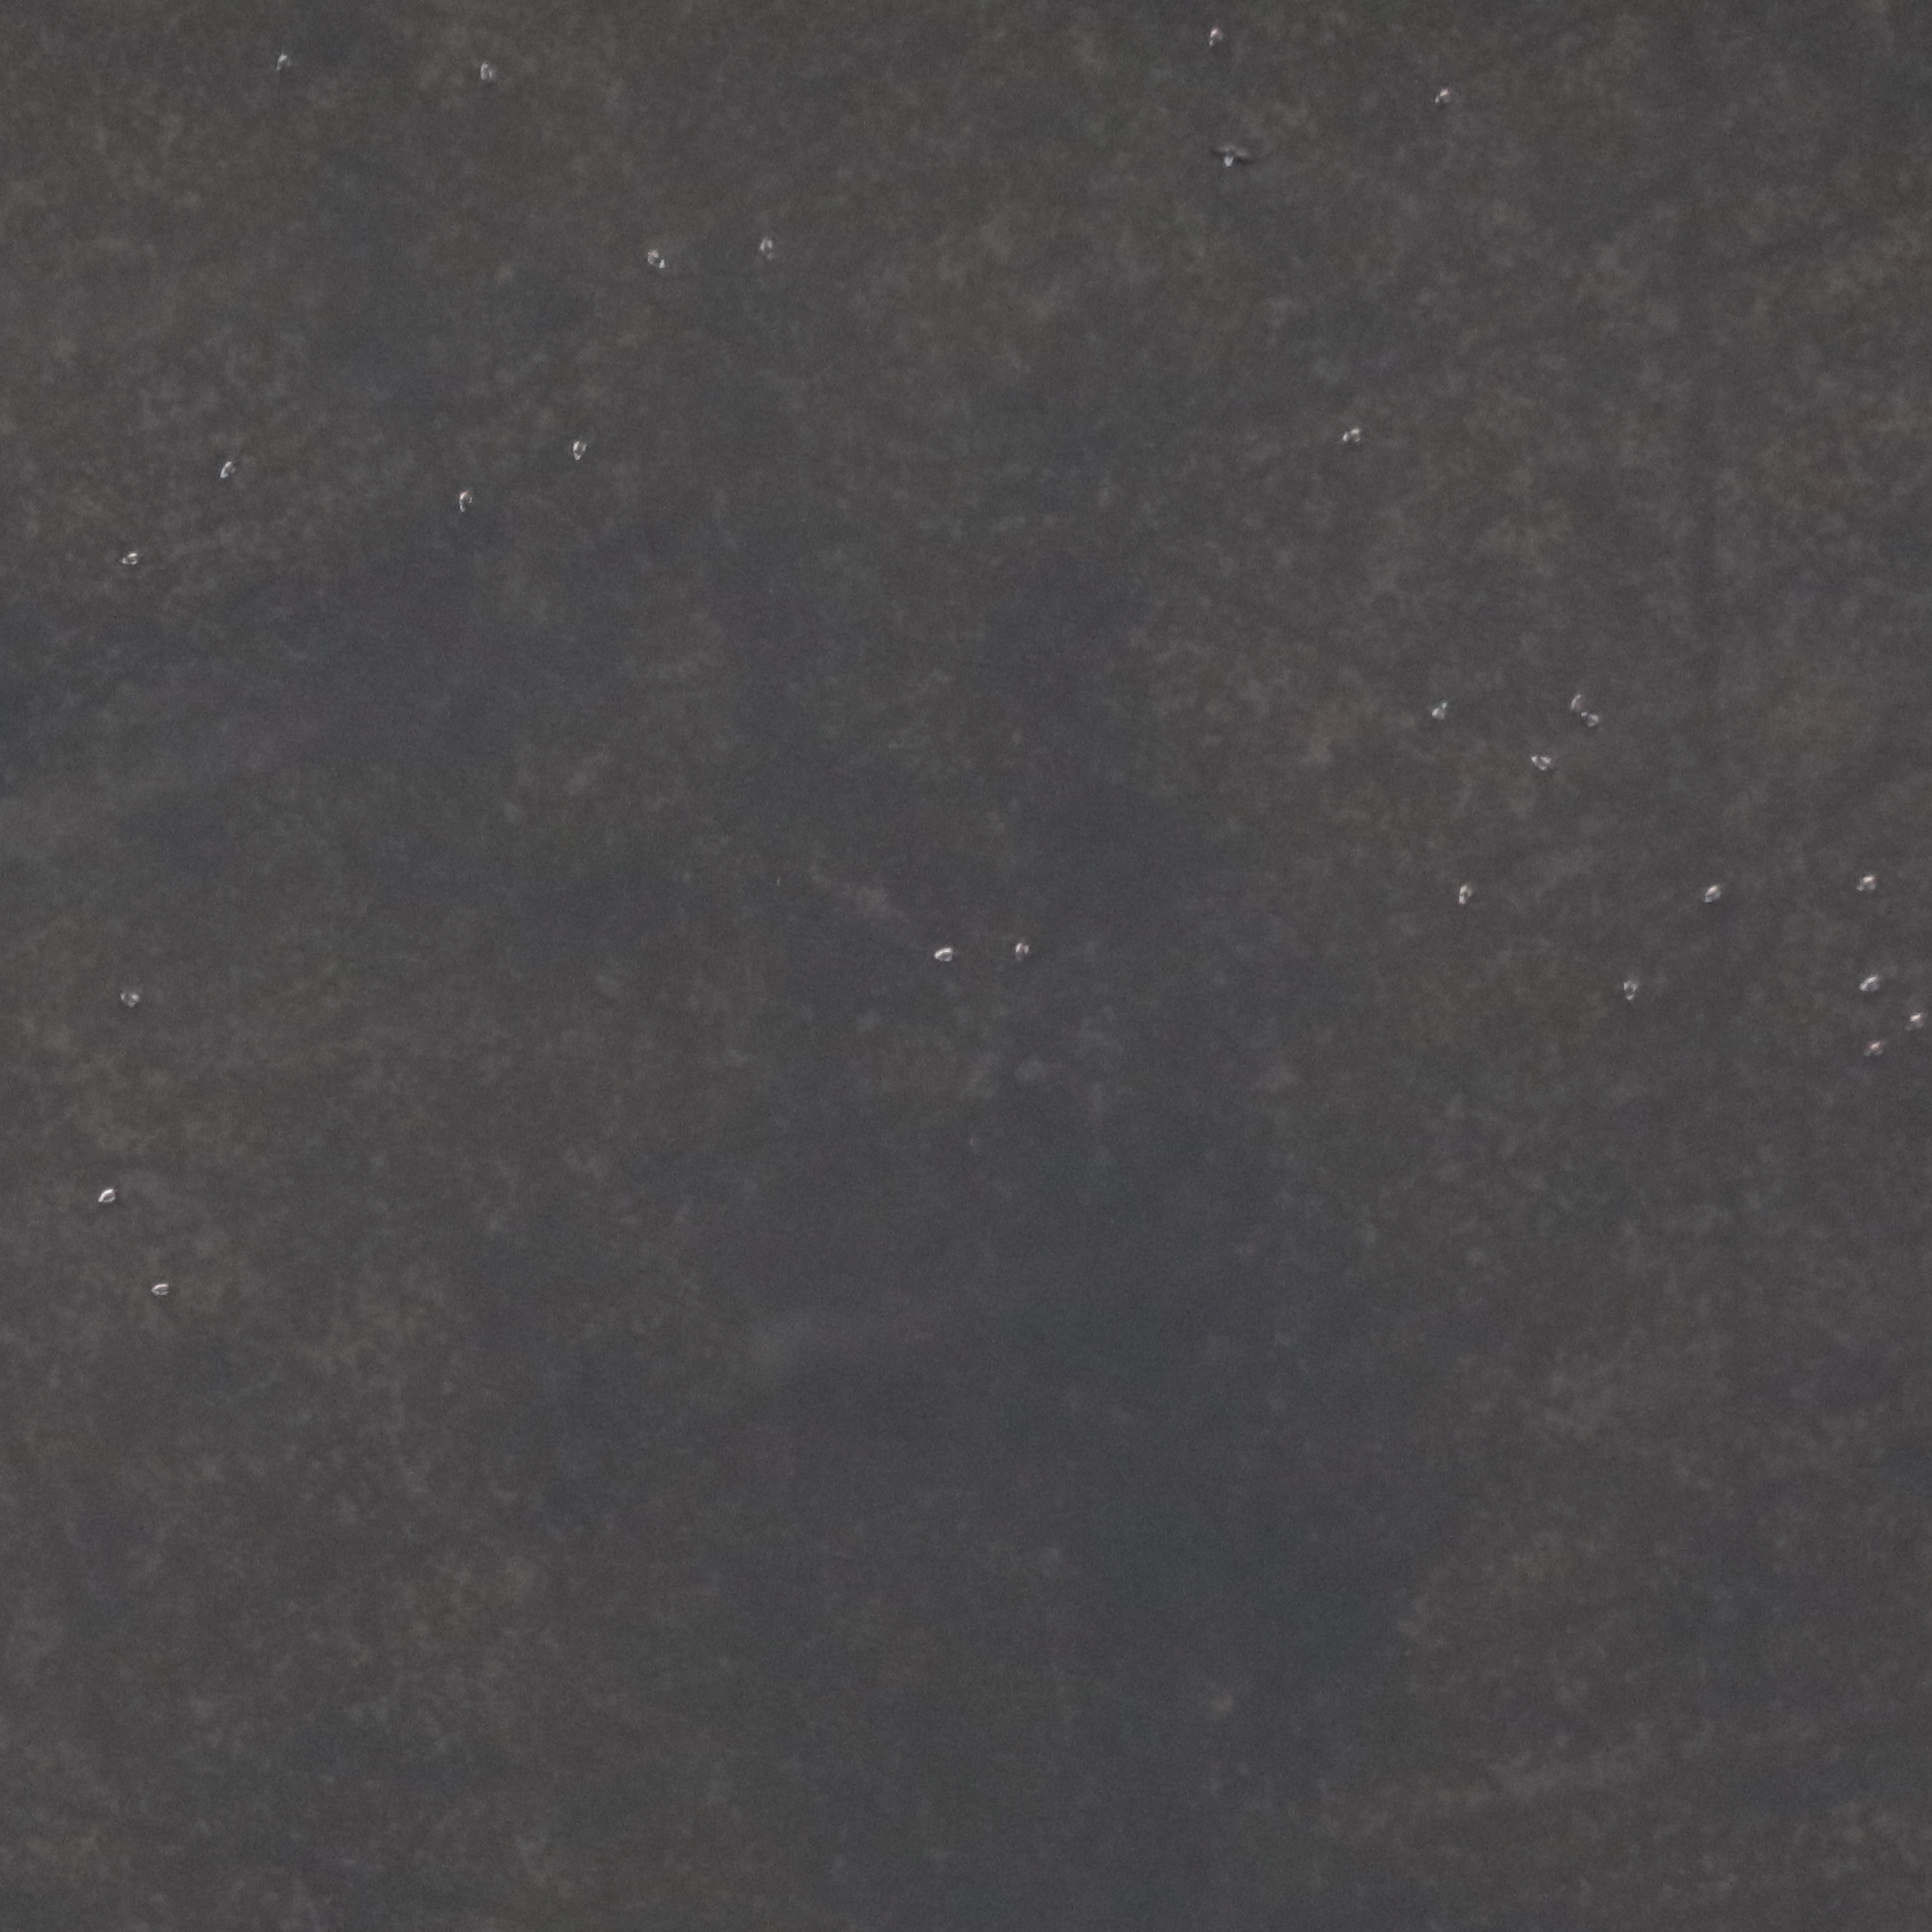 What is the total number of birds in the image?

28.